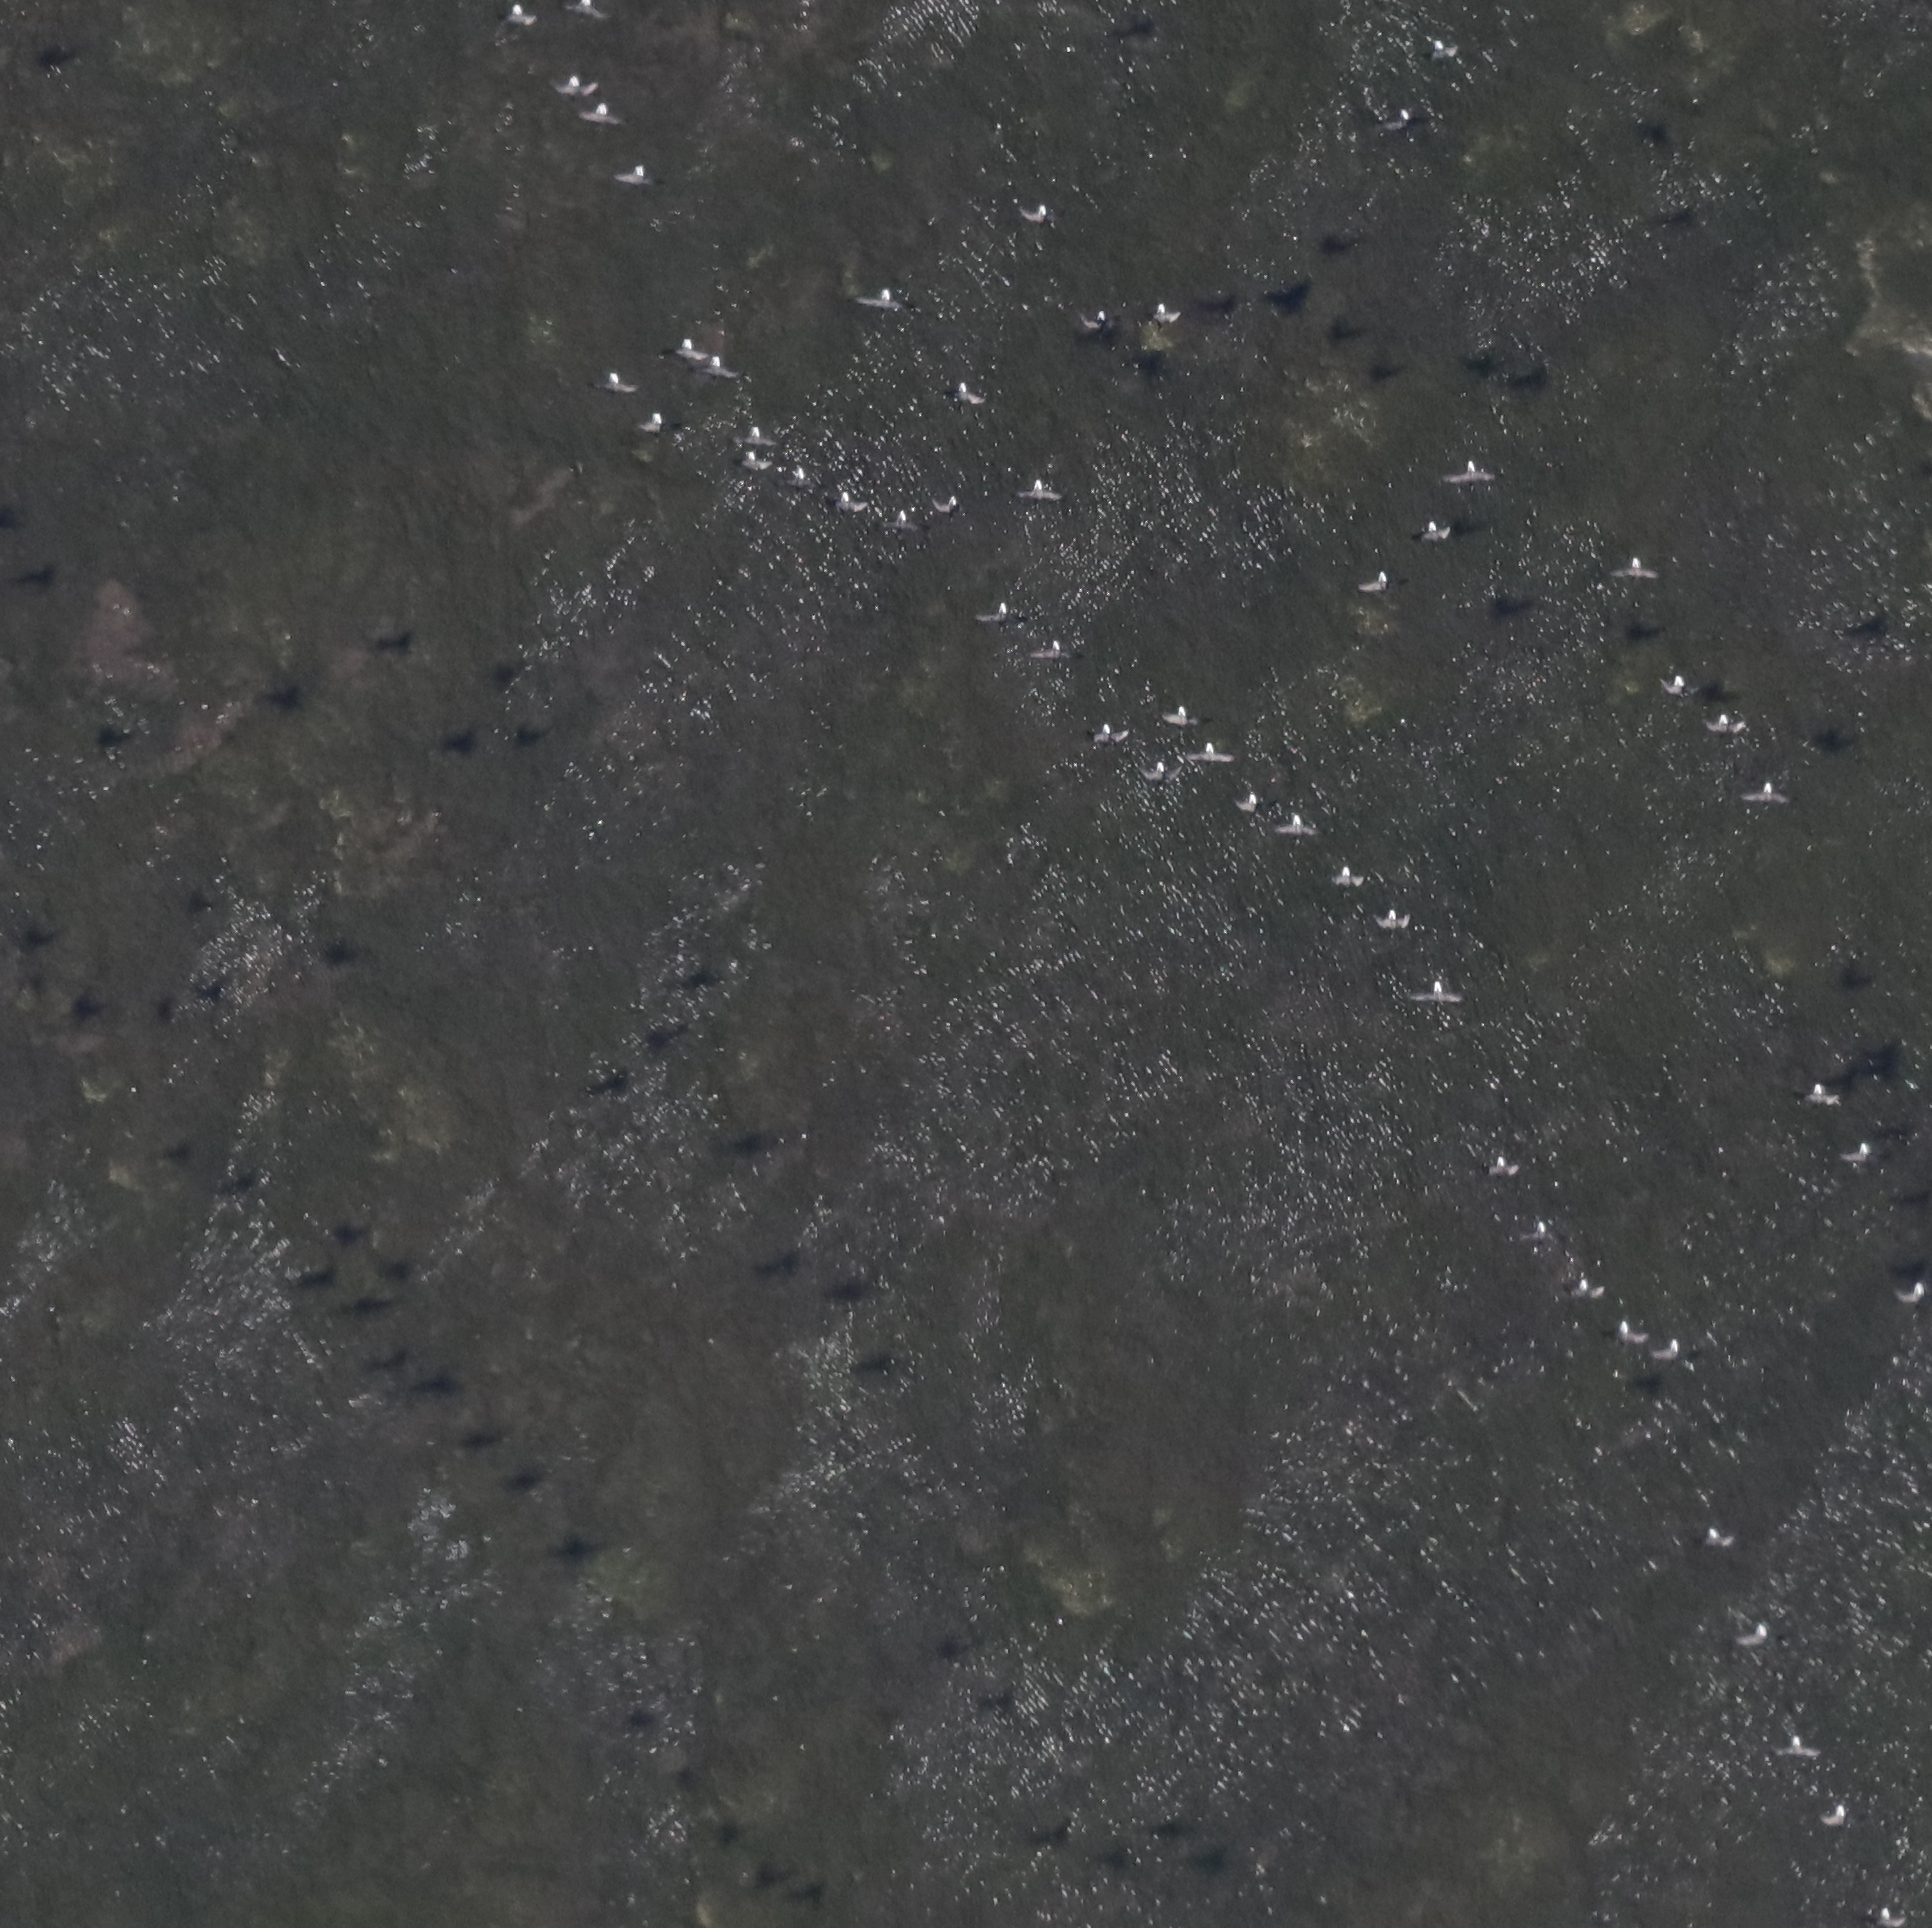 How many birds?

54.